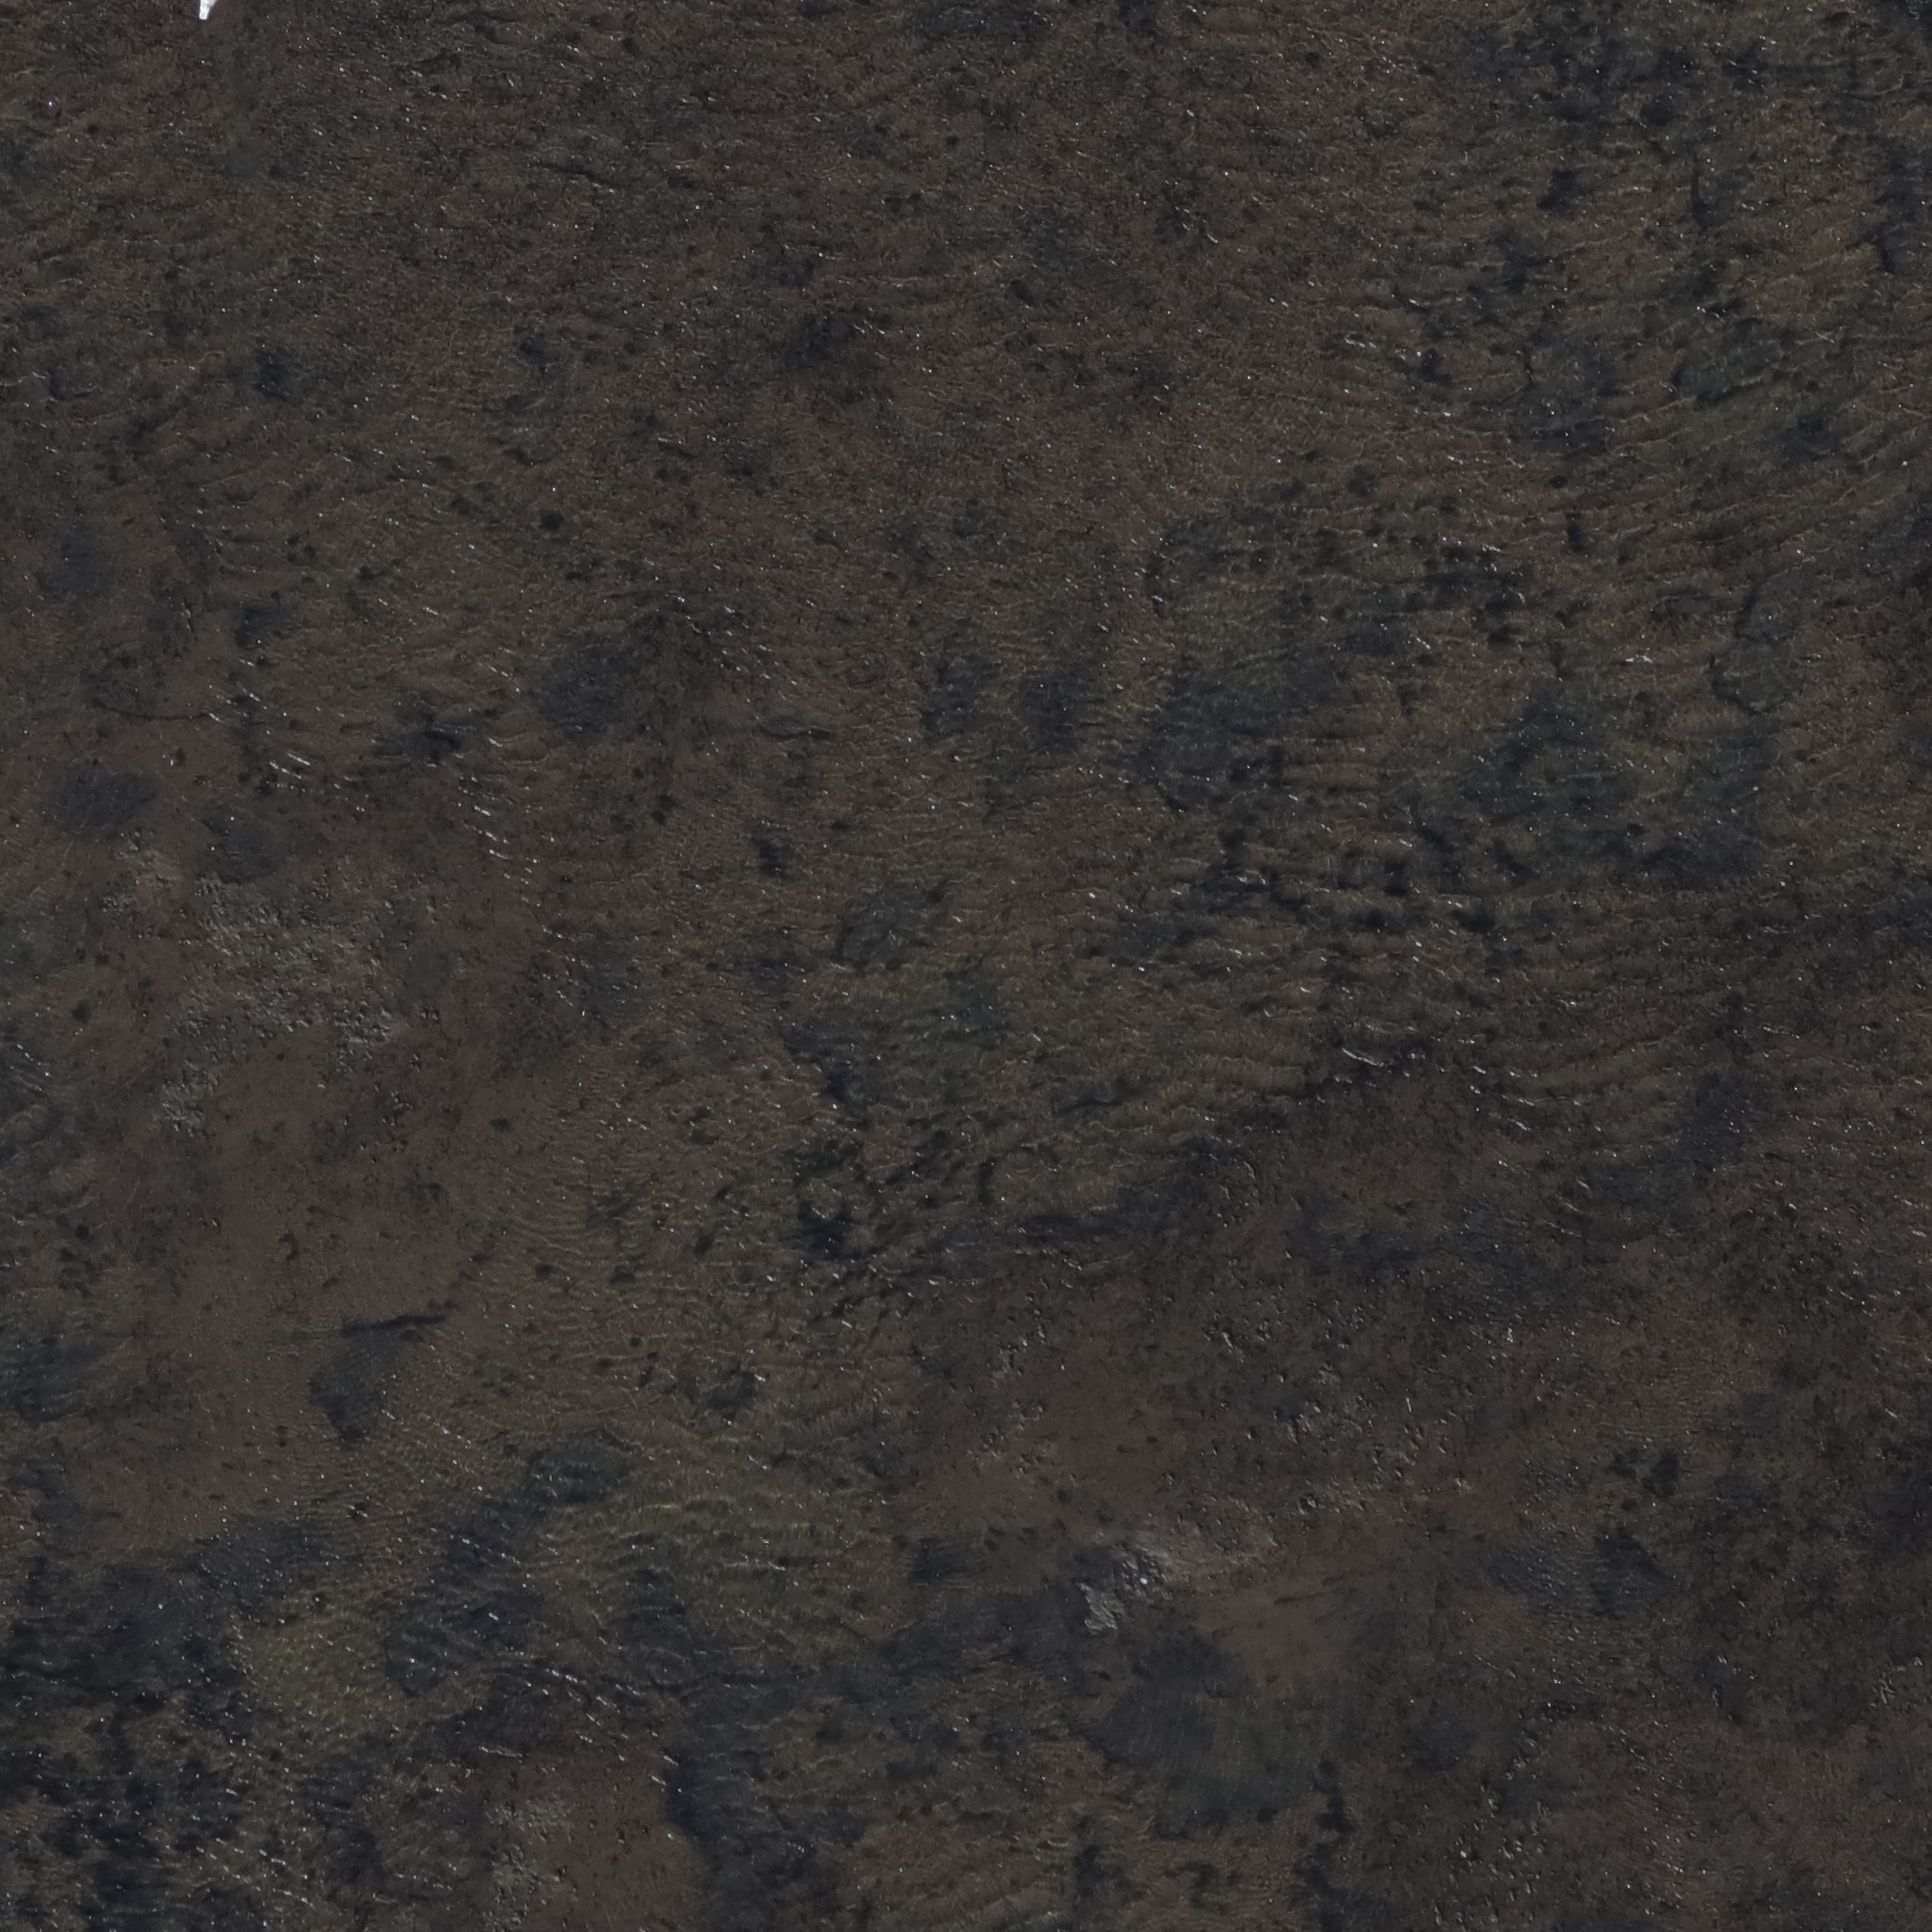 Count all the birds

0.